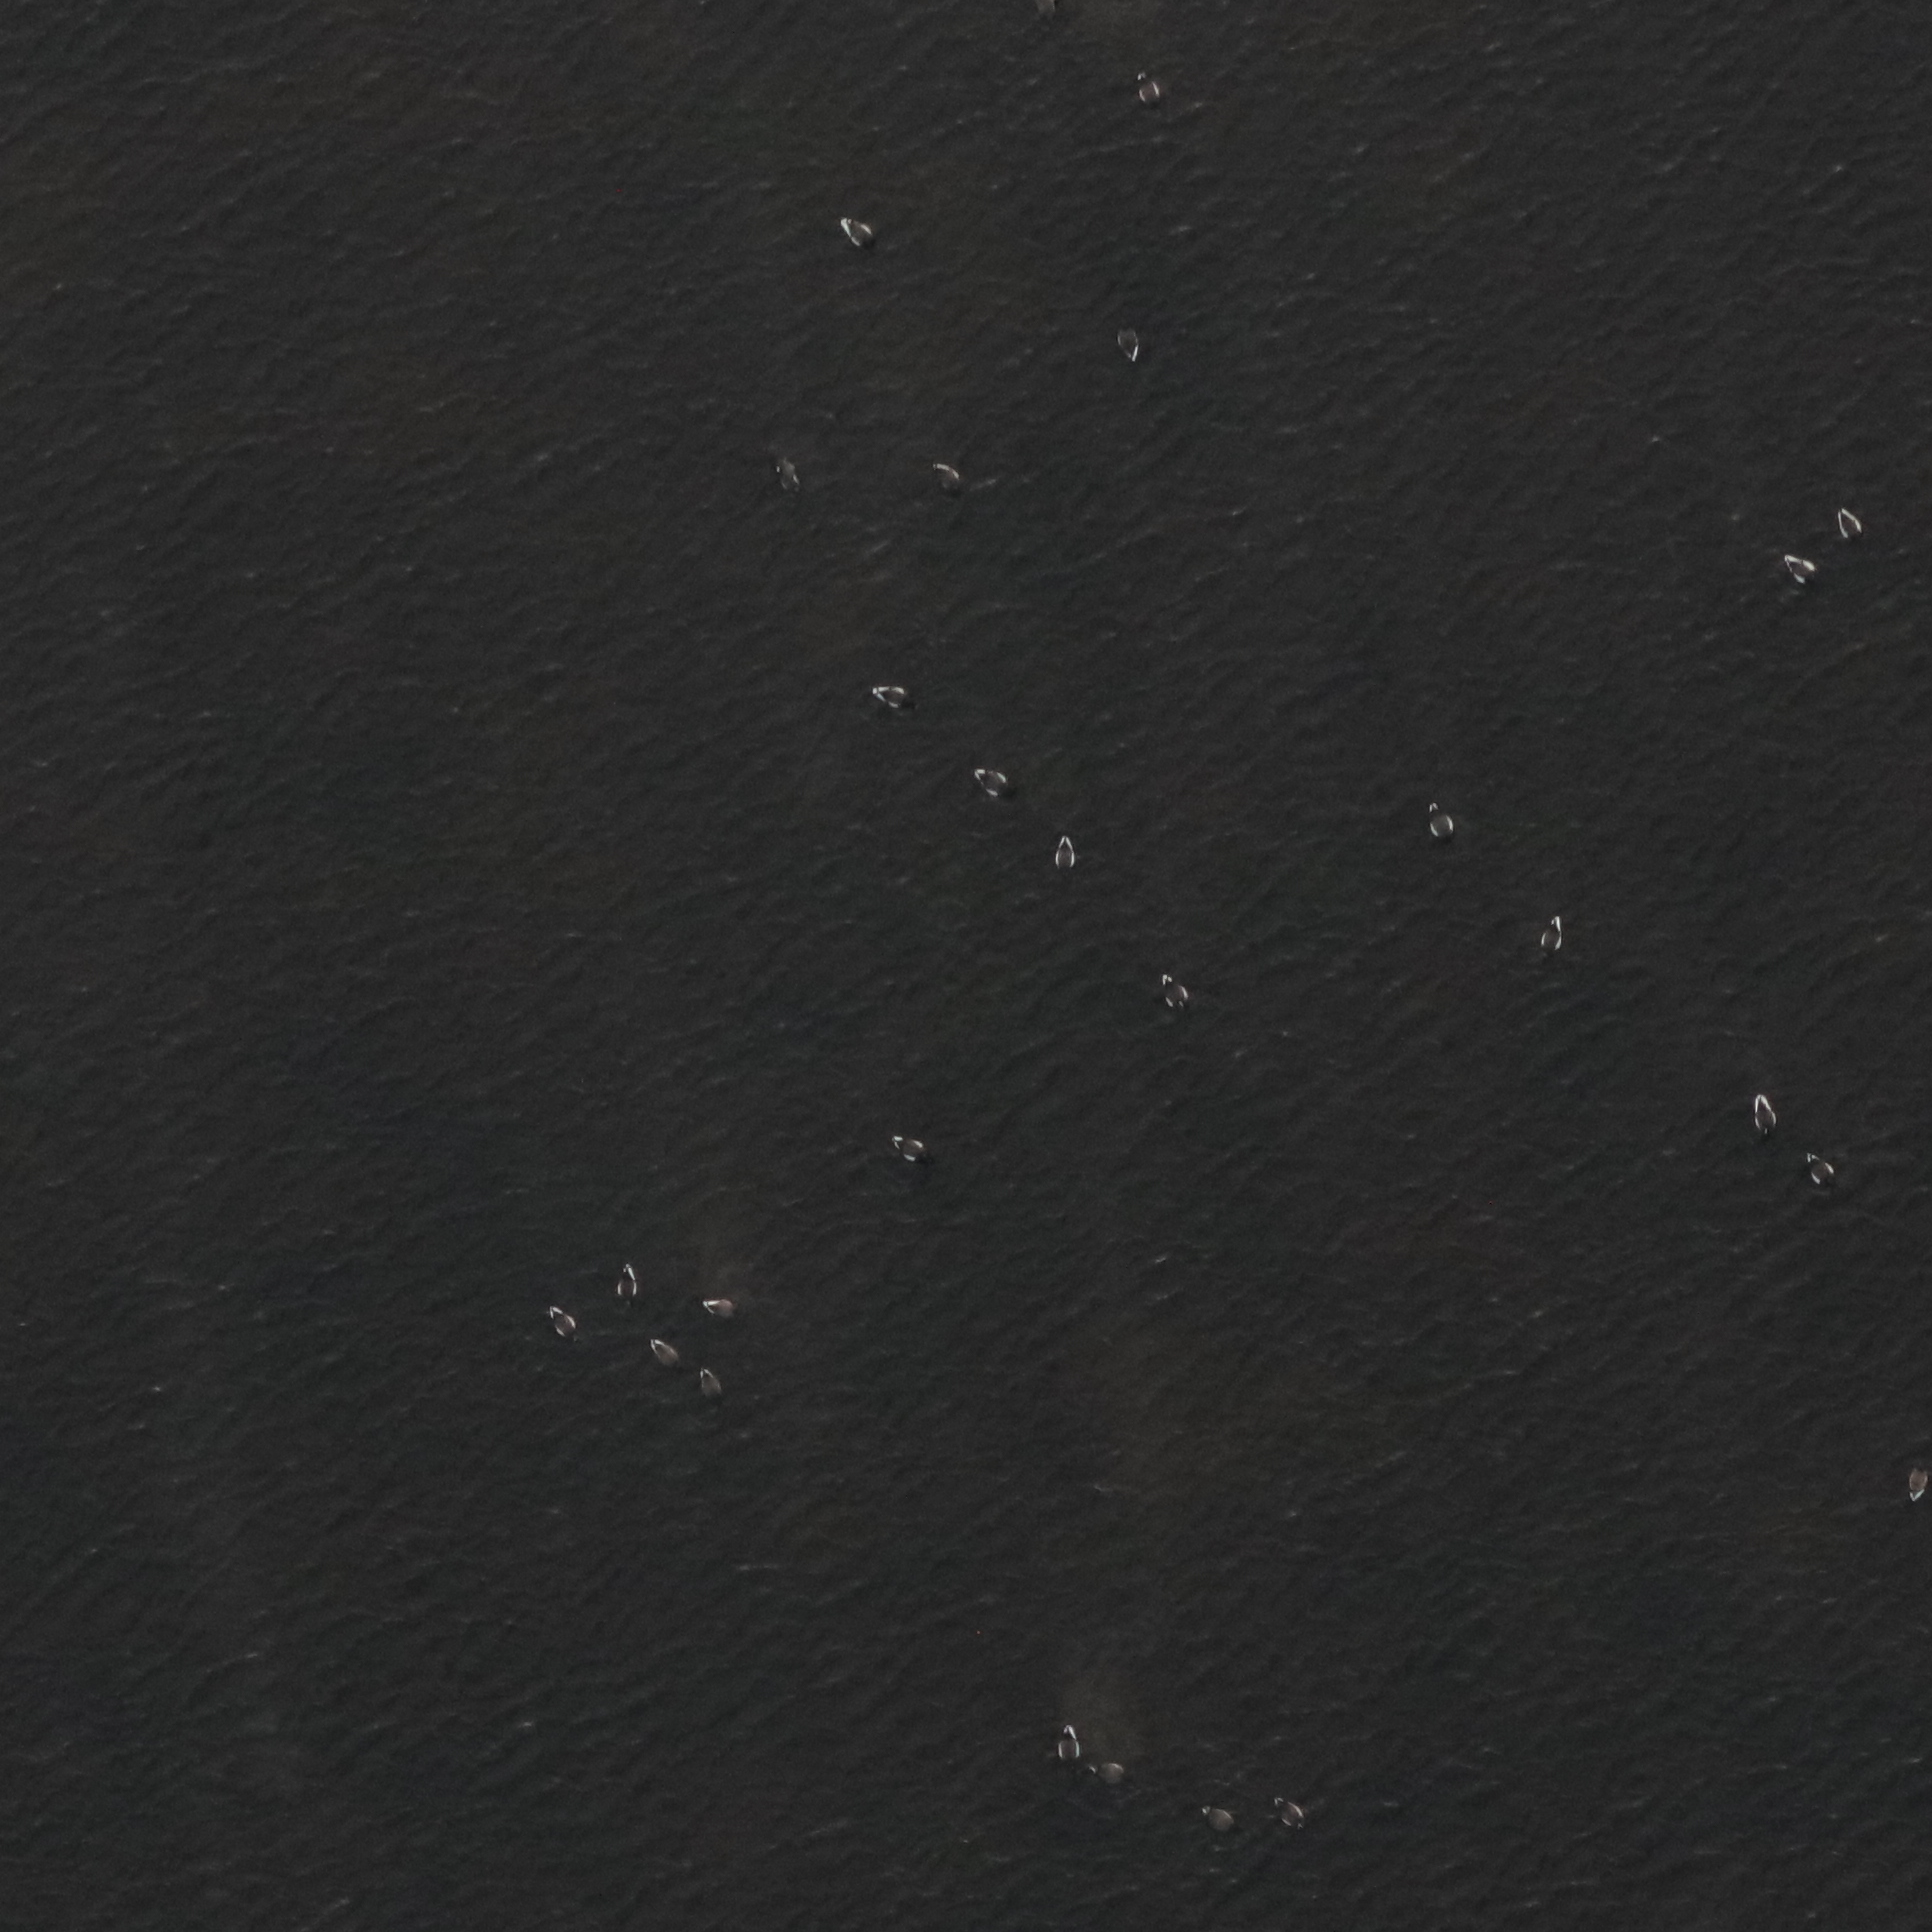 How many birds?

26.